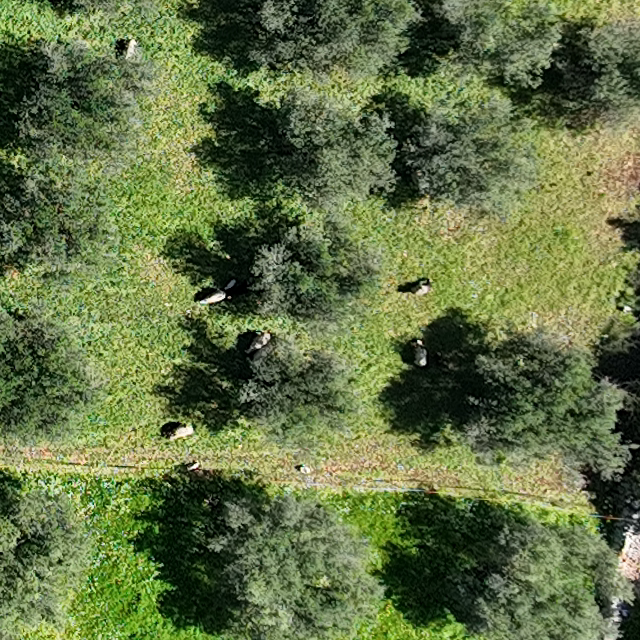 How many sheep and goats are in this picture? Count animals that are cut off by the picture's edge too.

7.